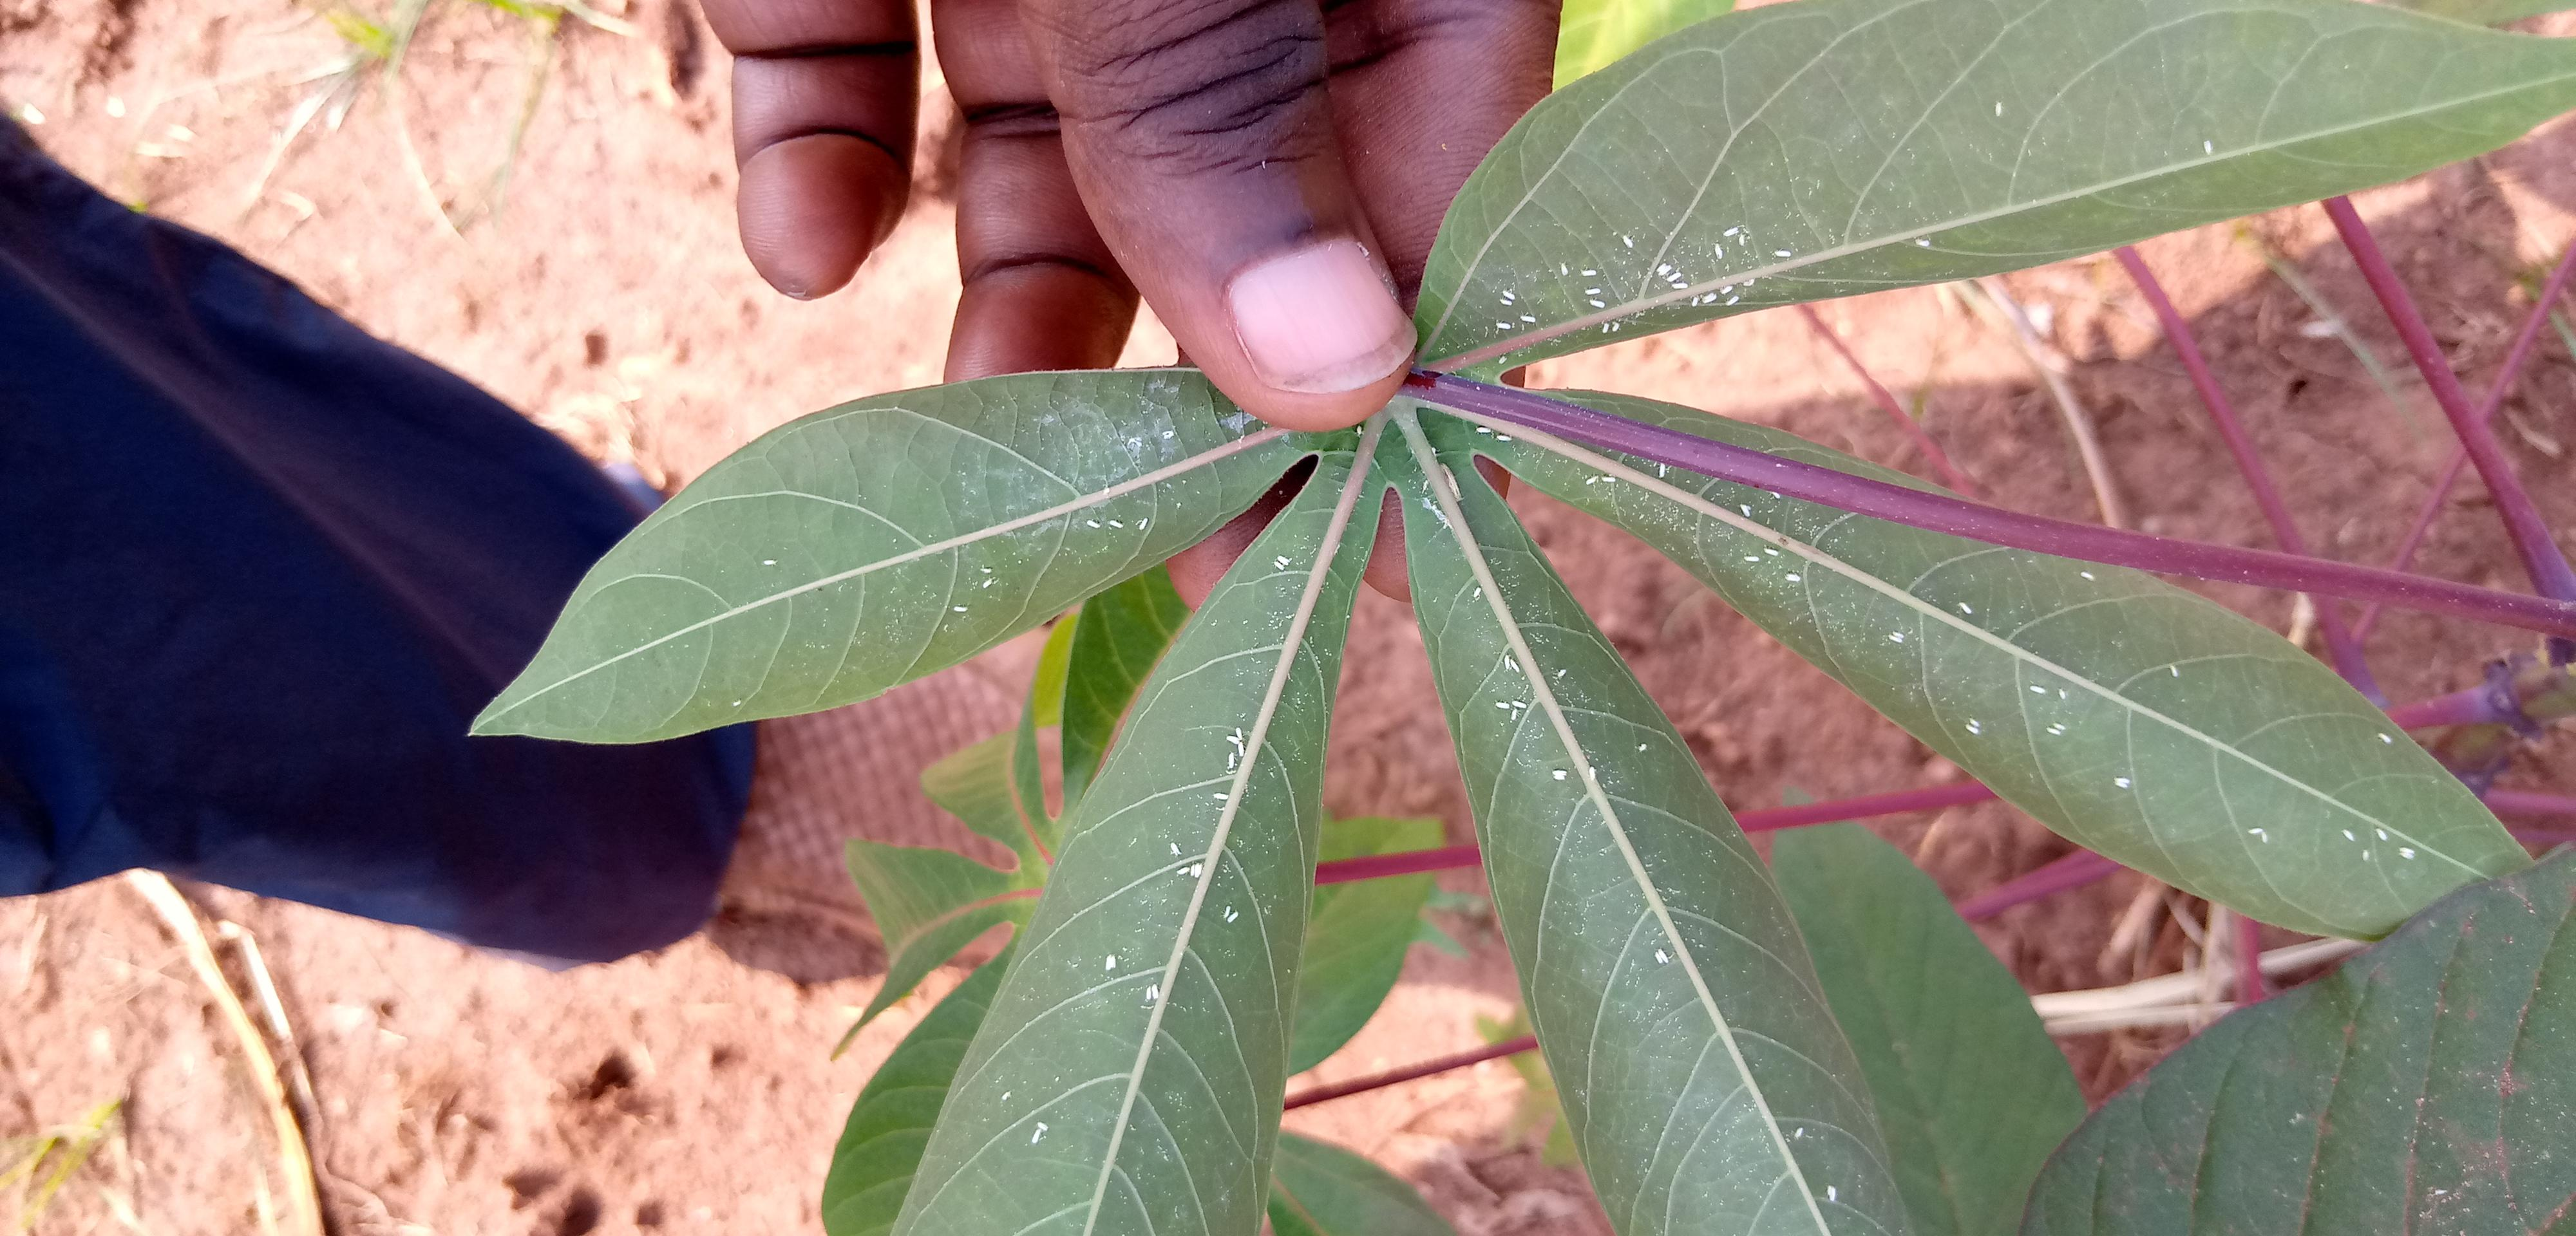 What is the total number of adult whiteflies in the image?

103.